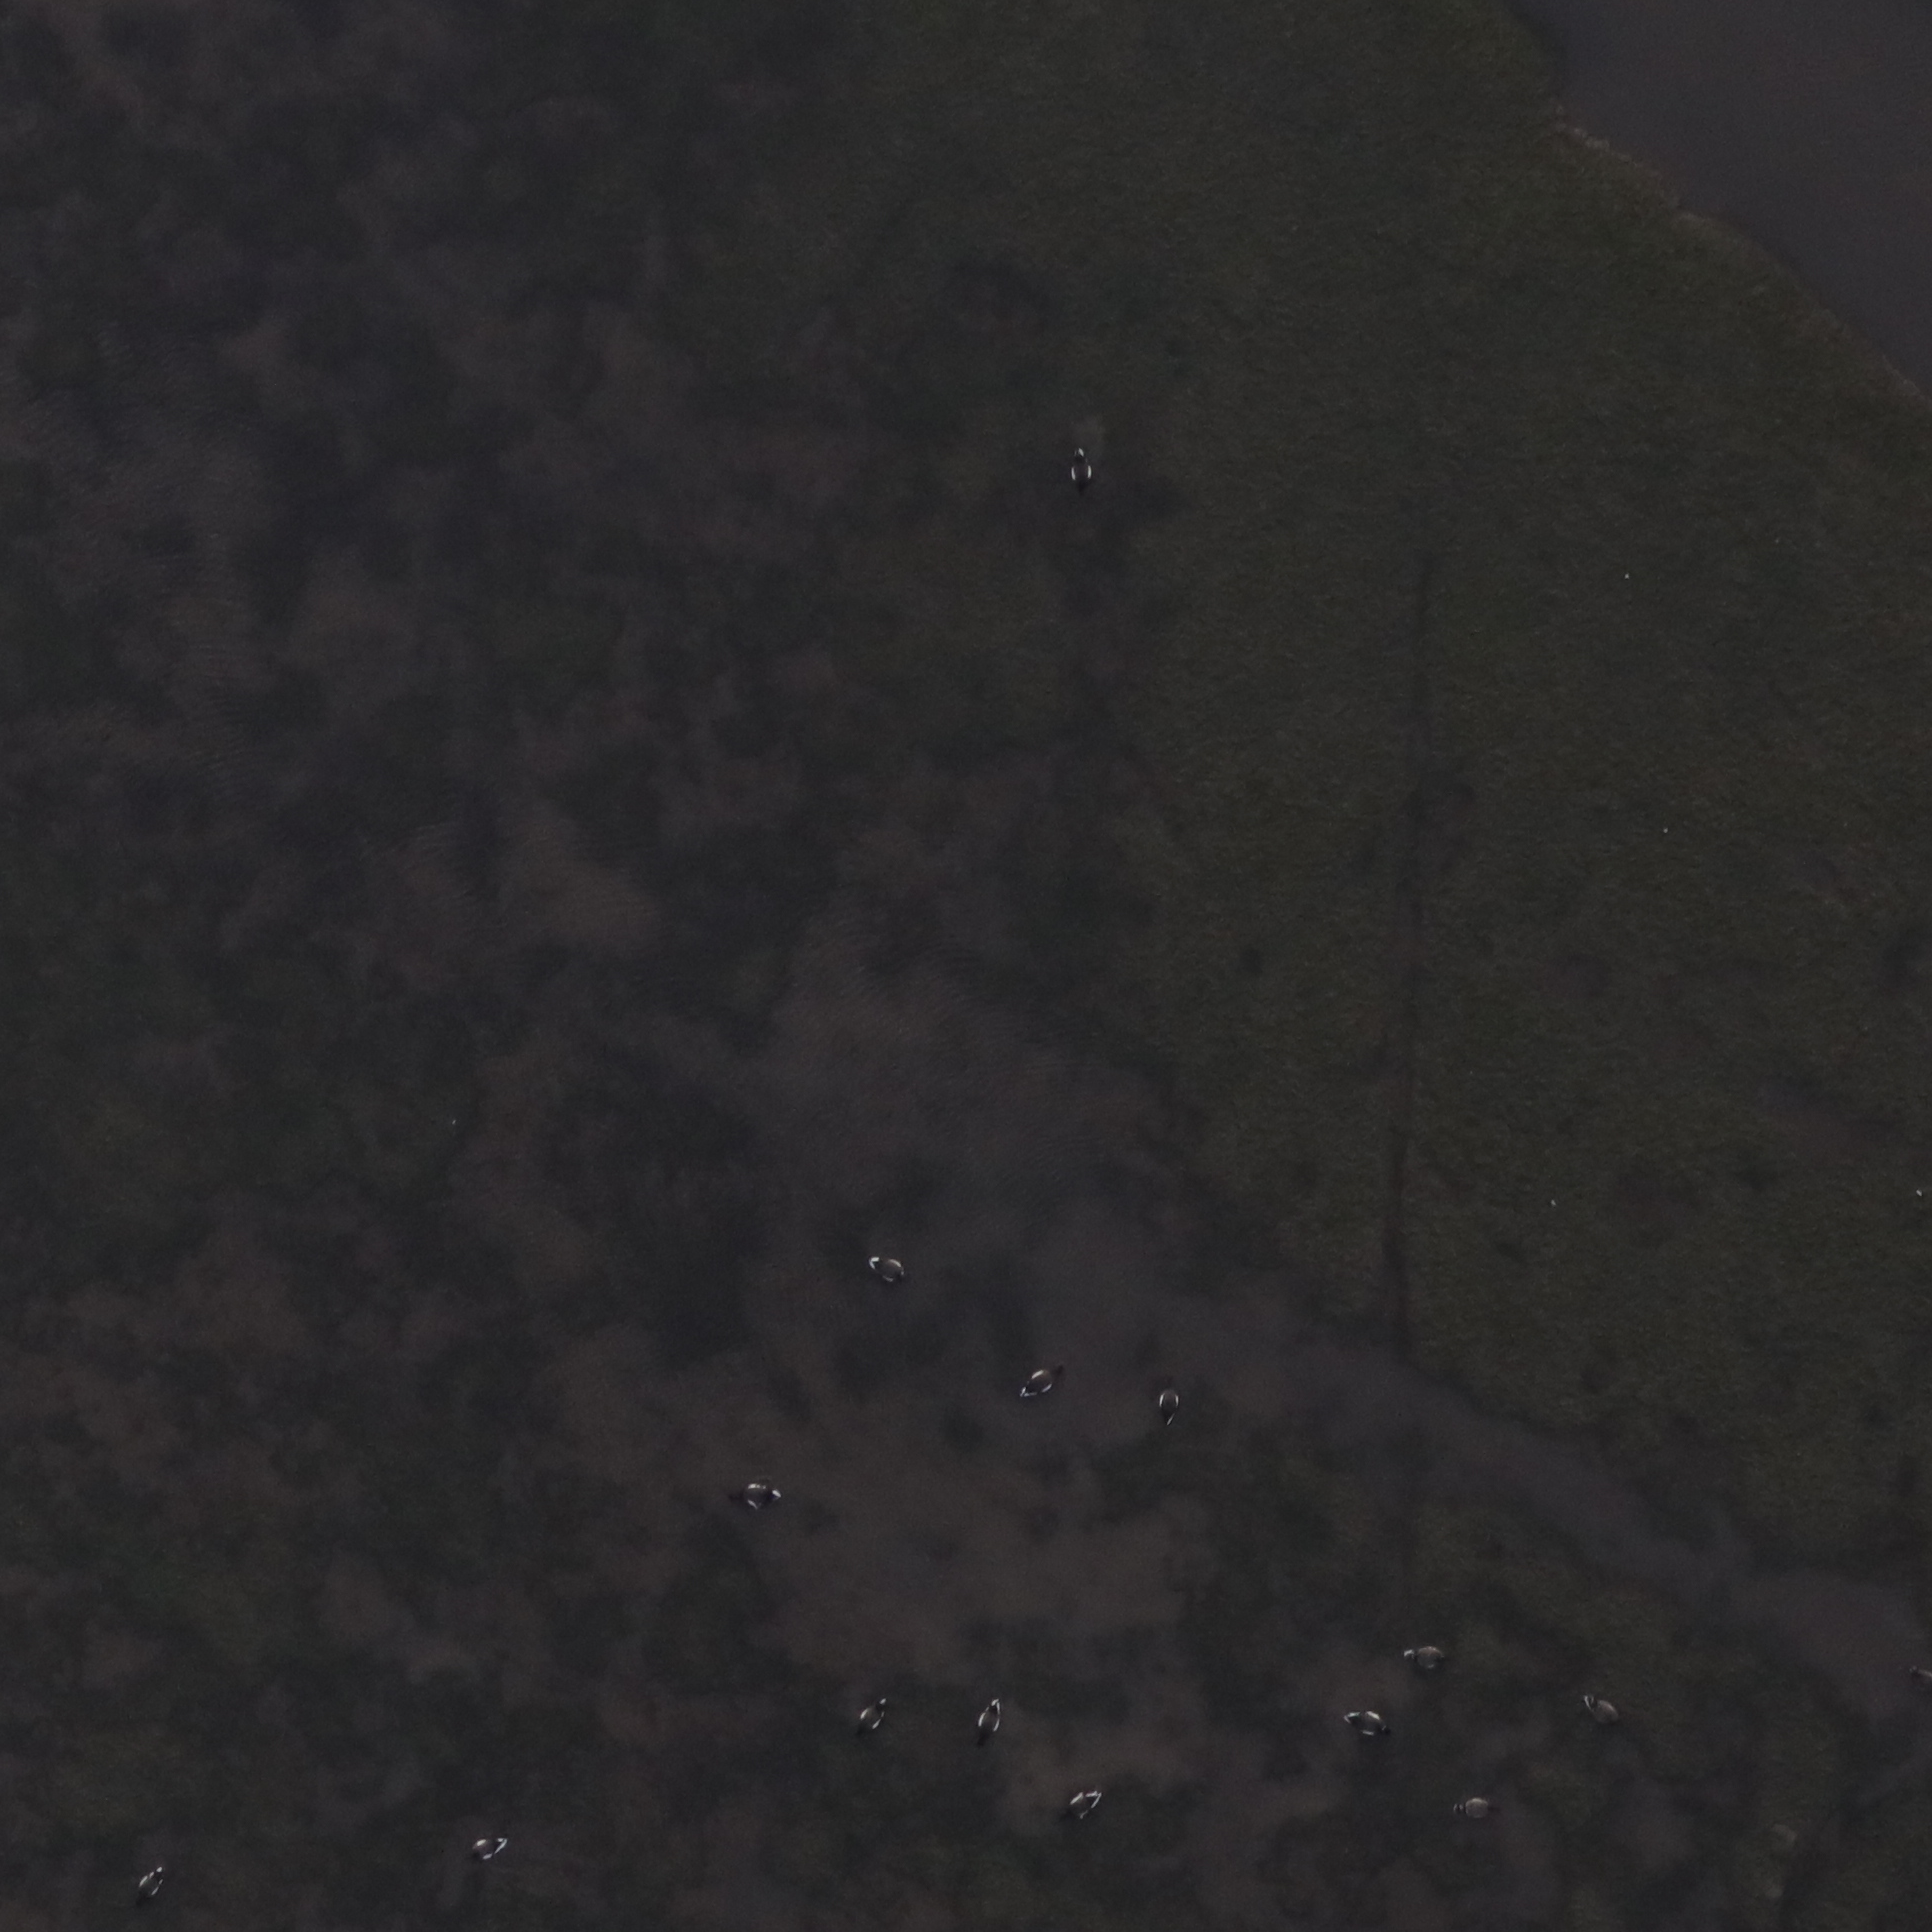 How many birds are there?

15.